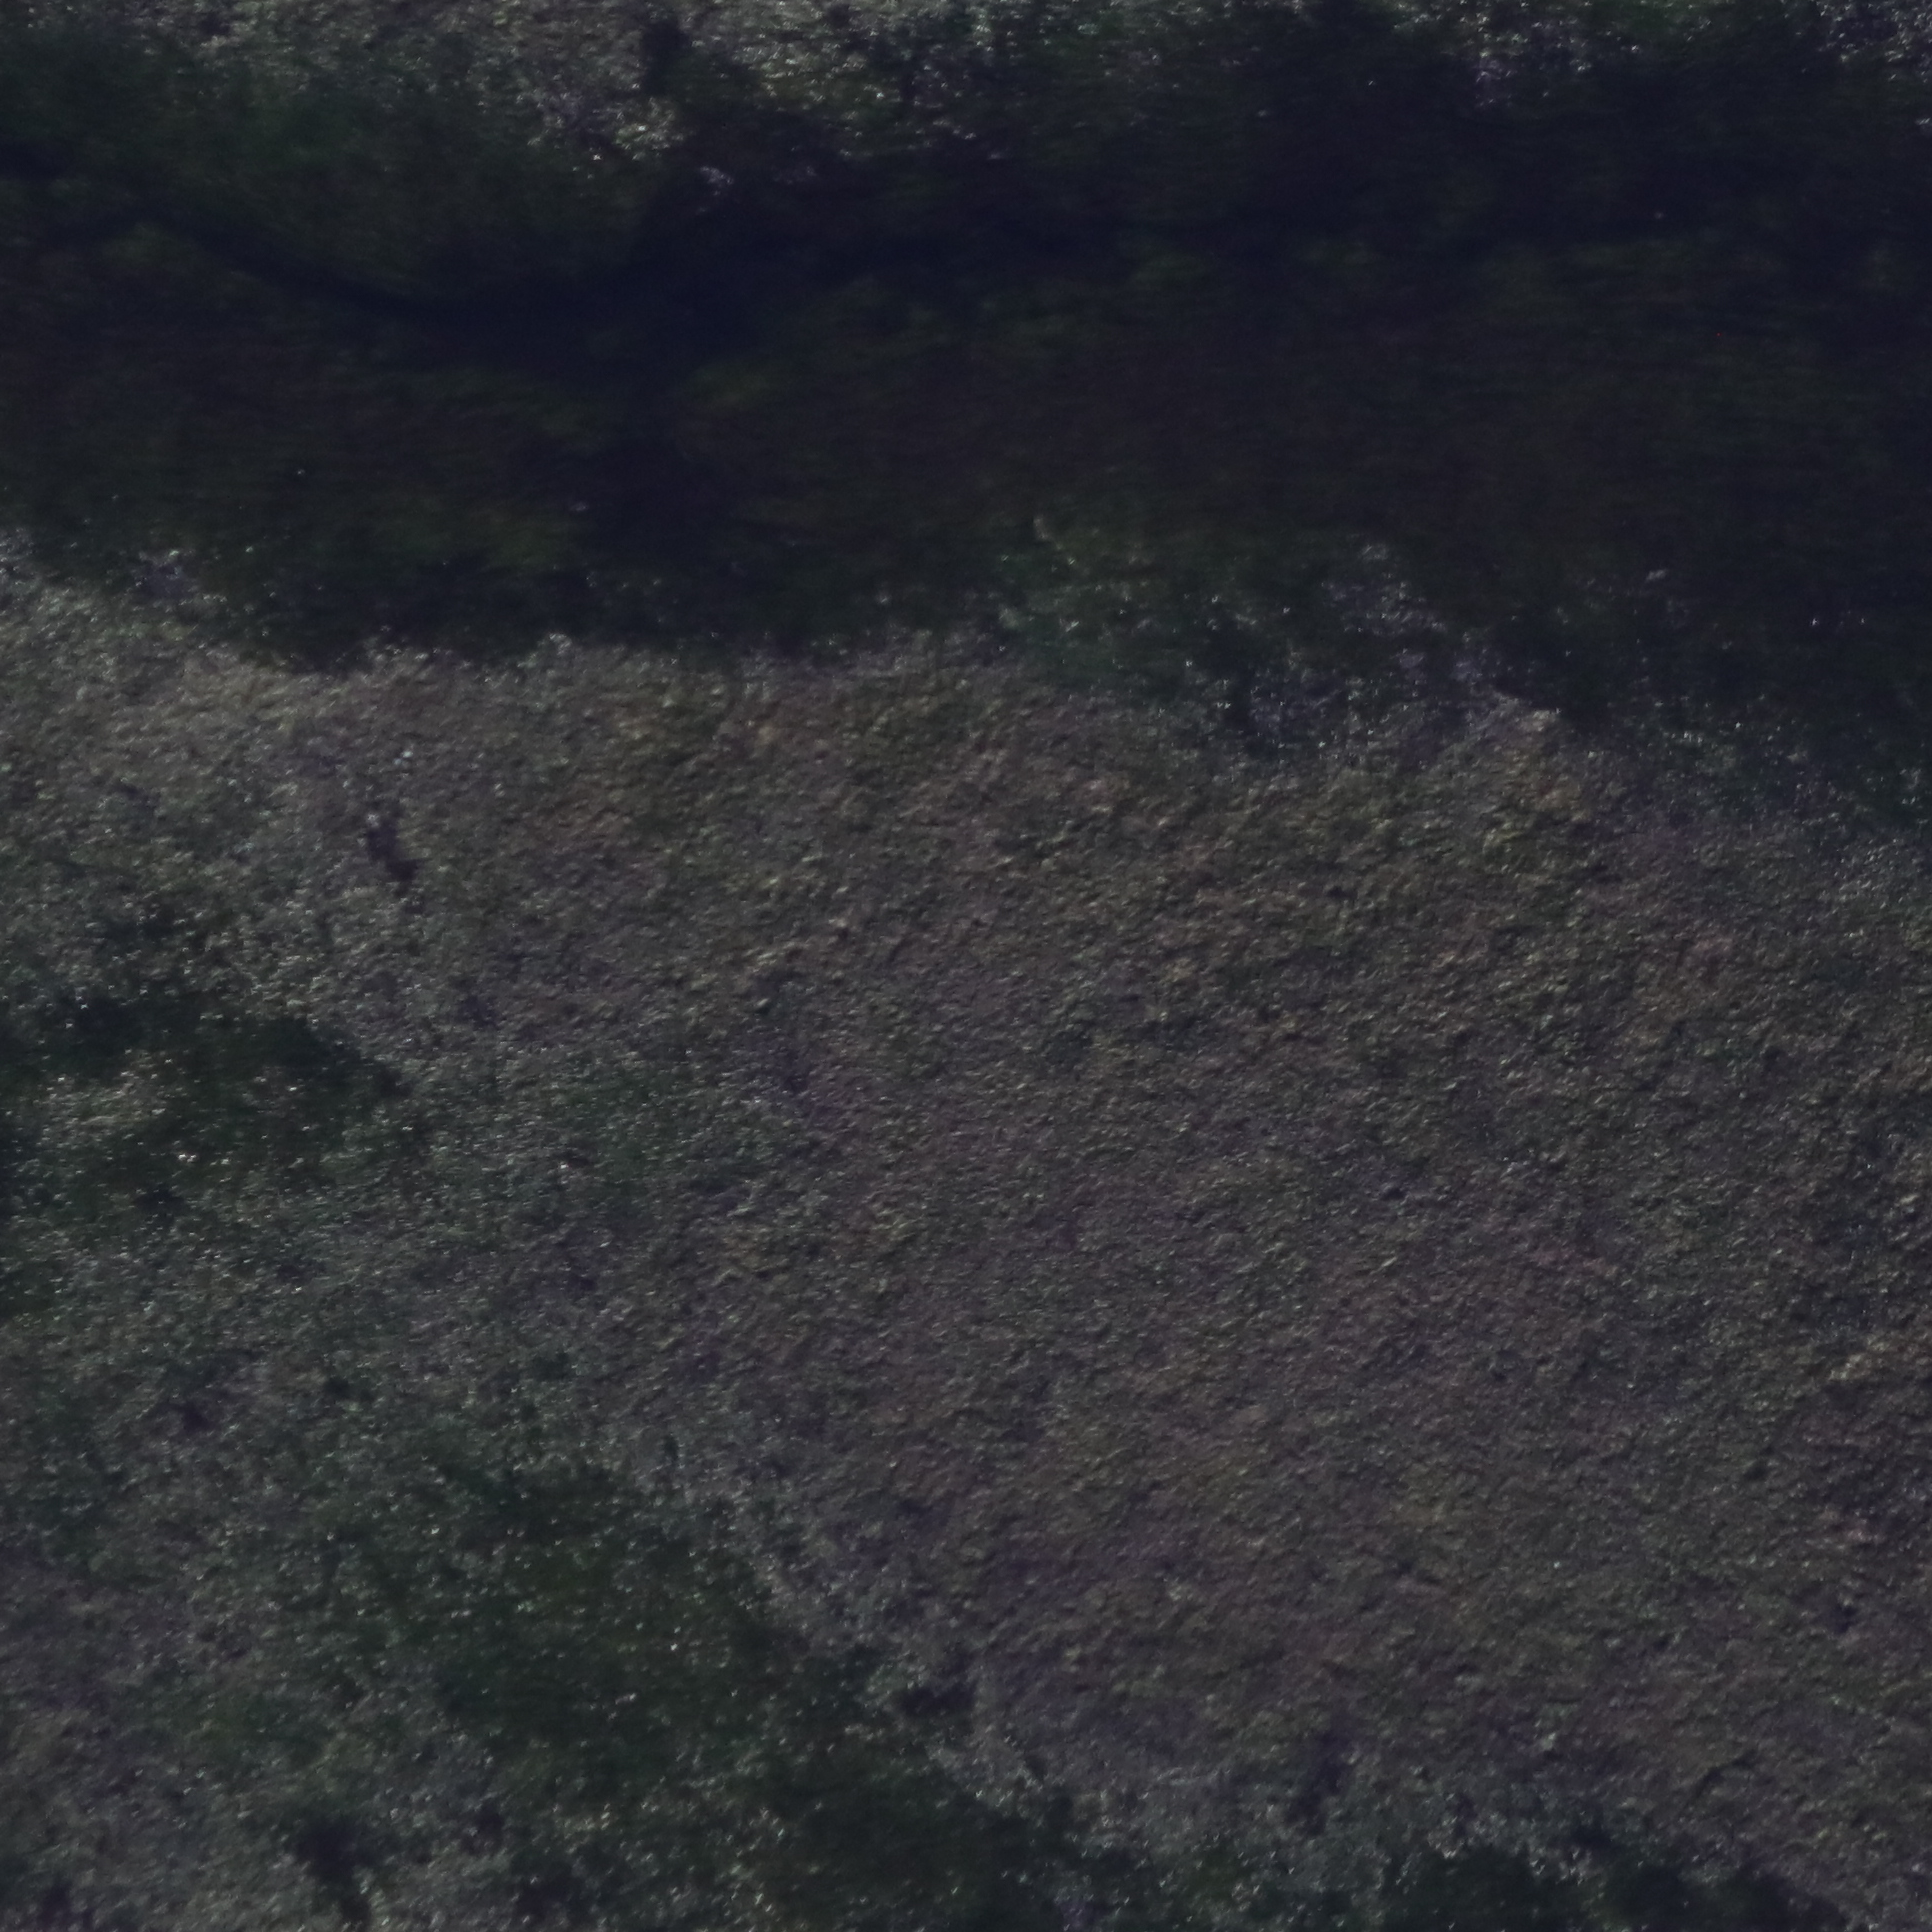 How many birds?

0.